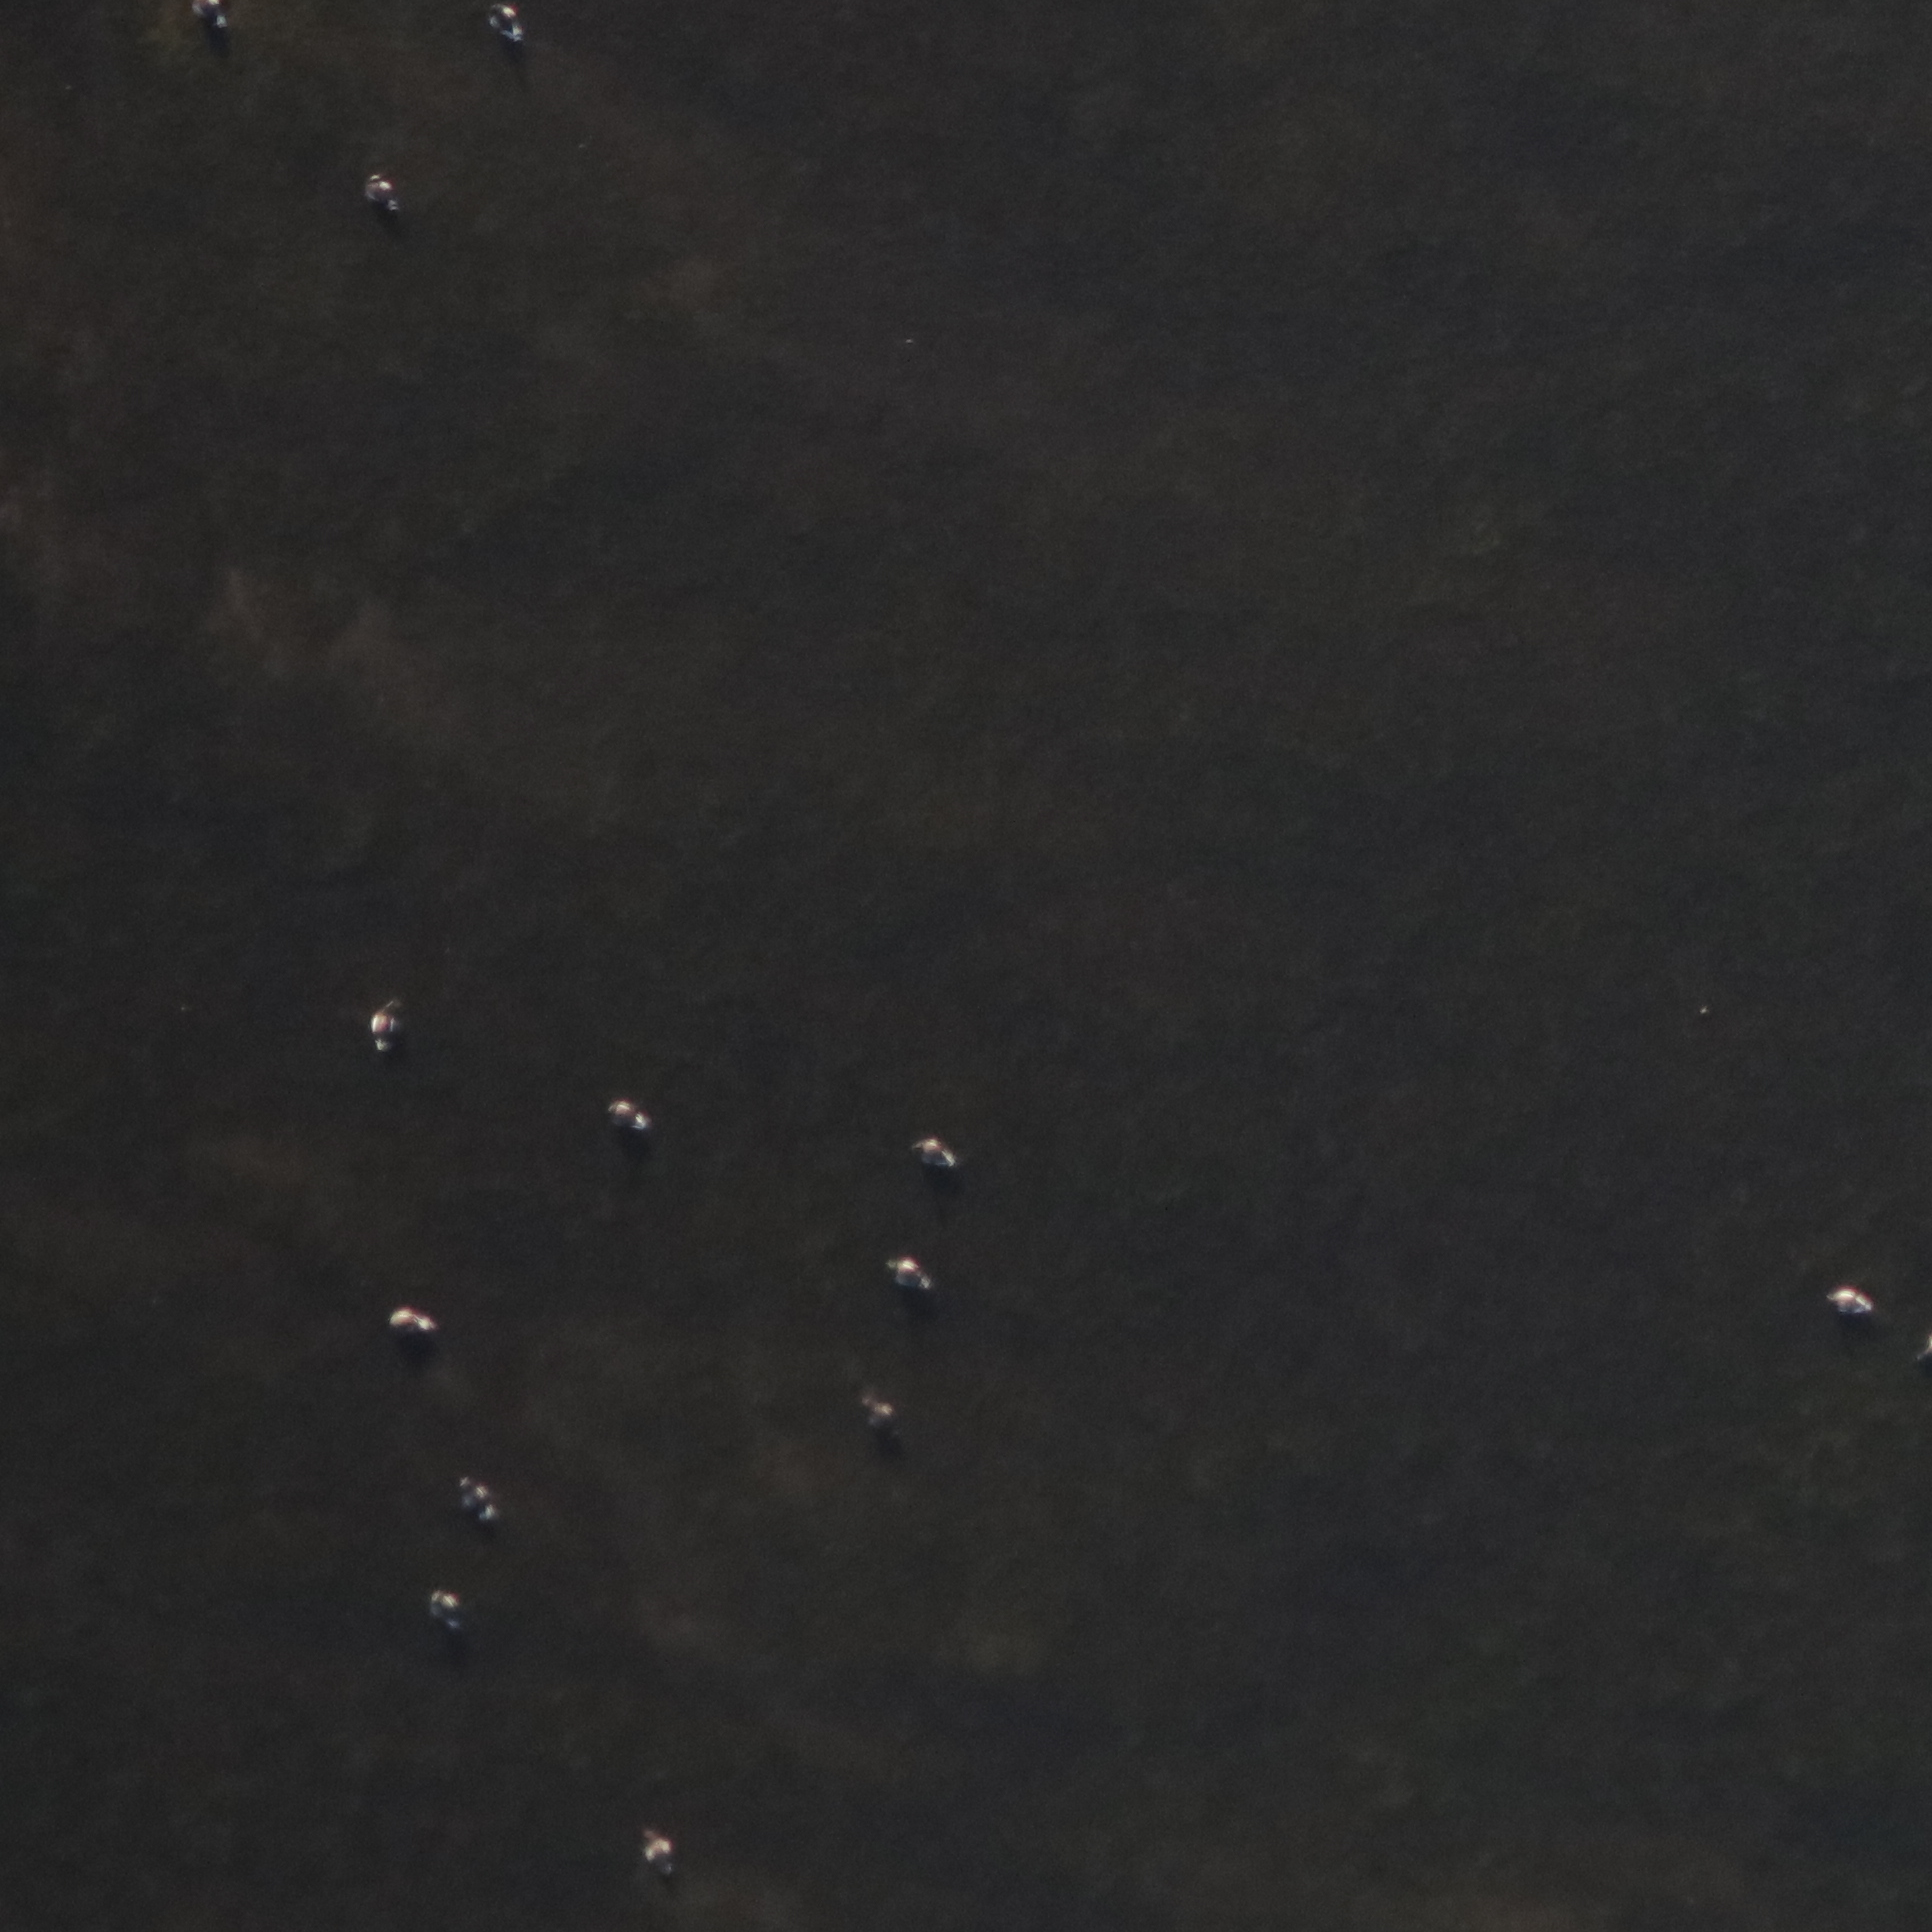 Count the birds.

13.